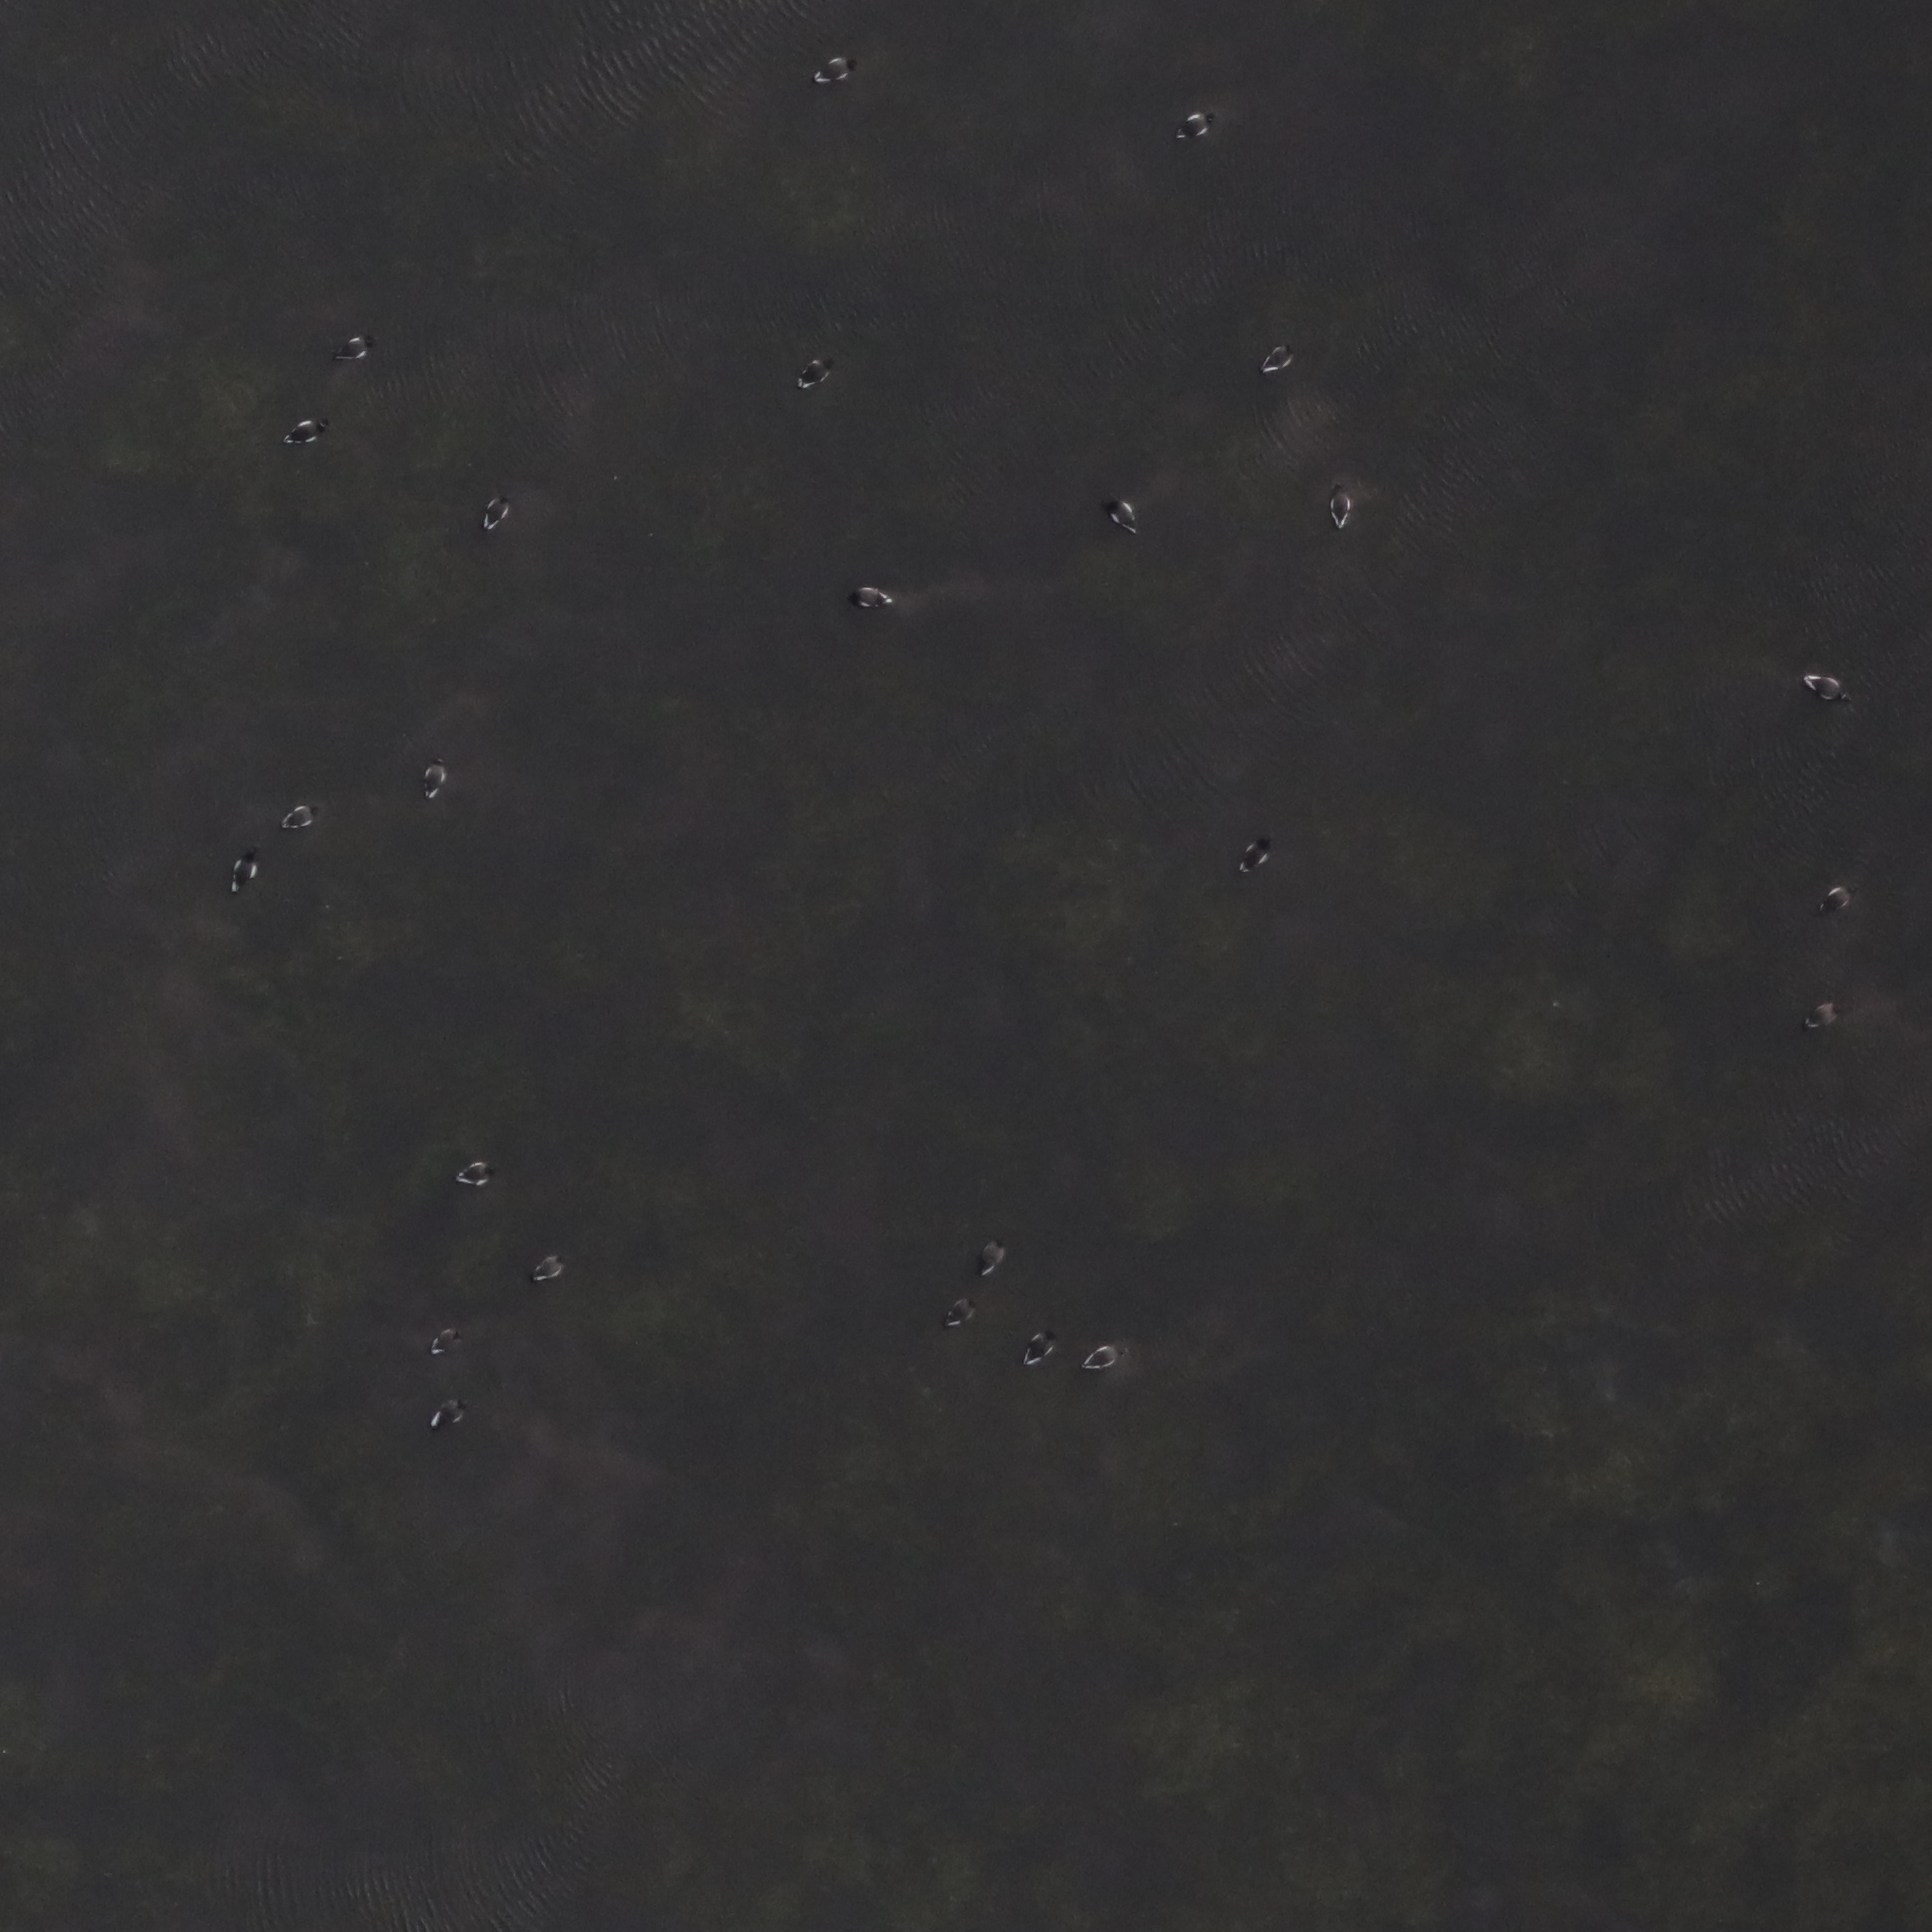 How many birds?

25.